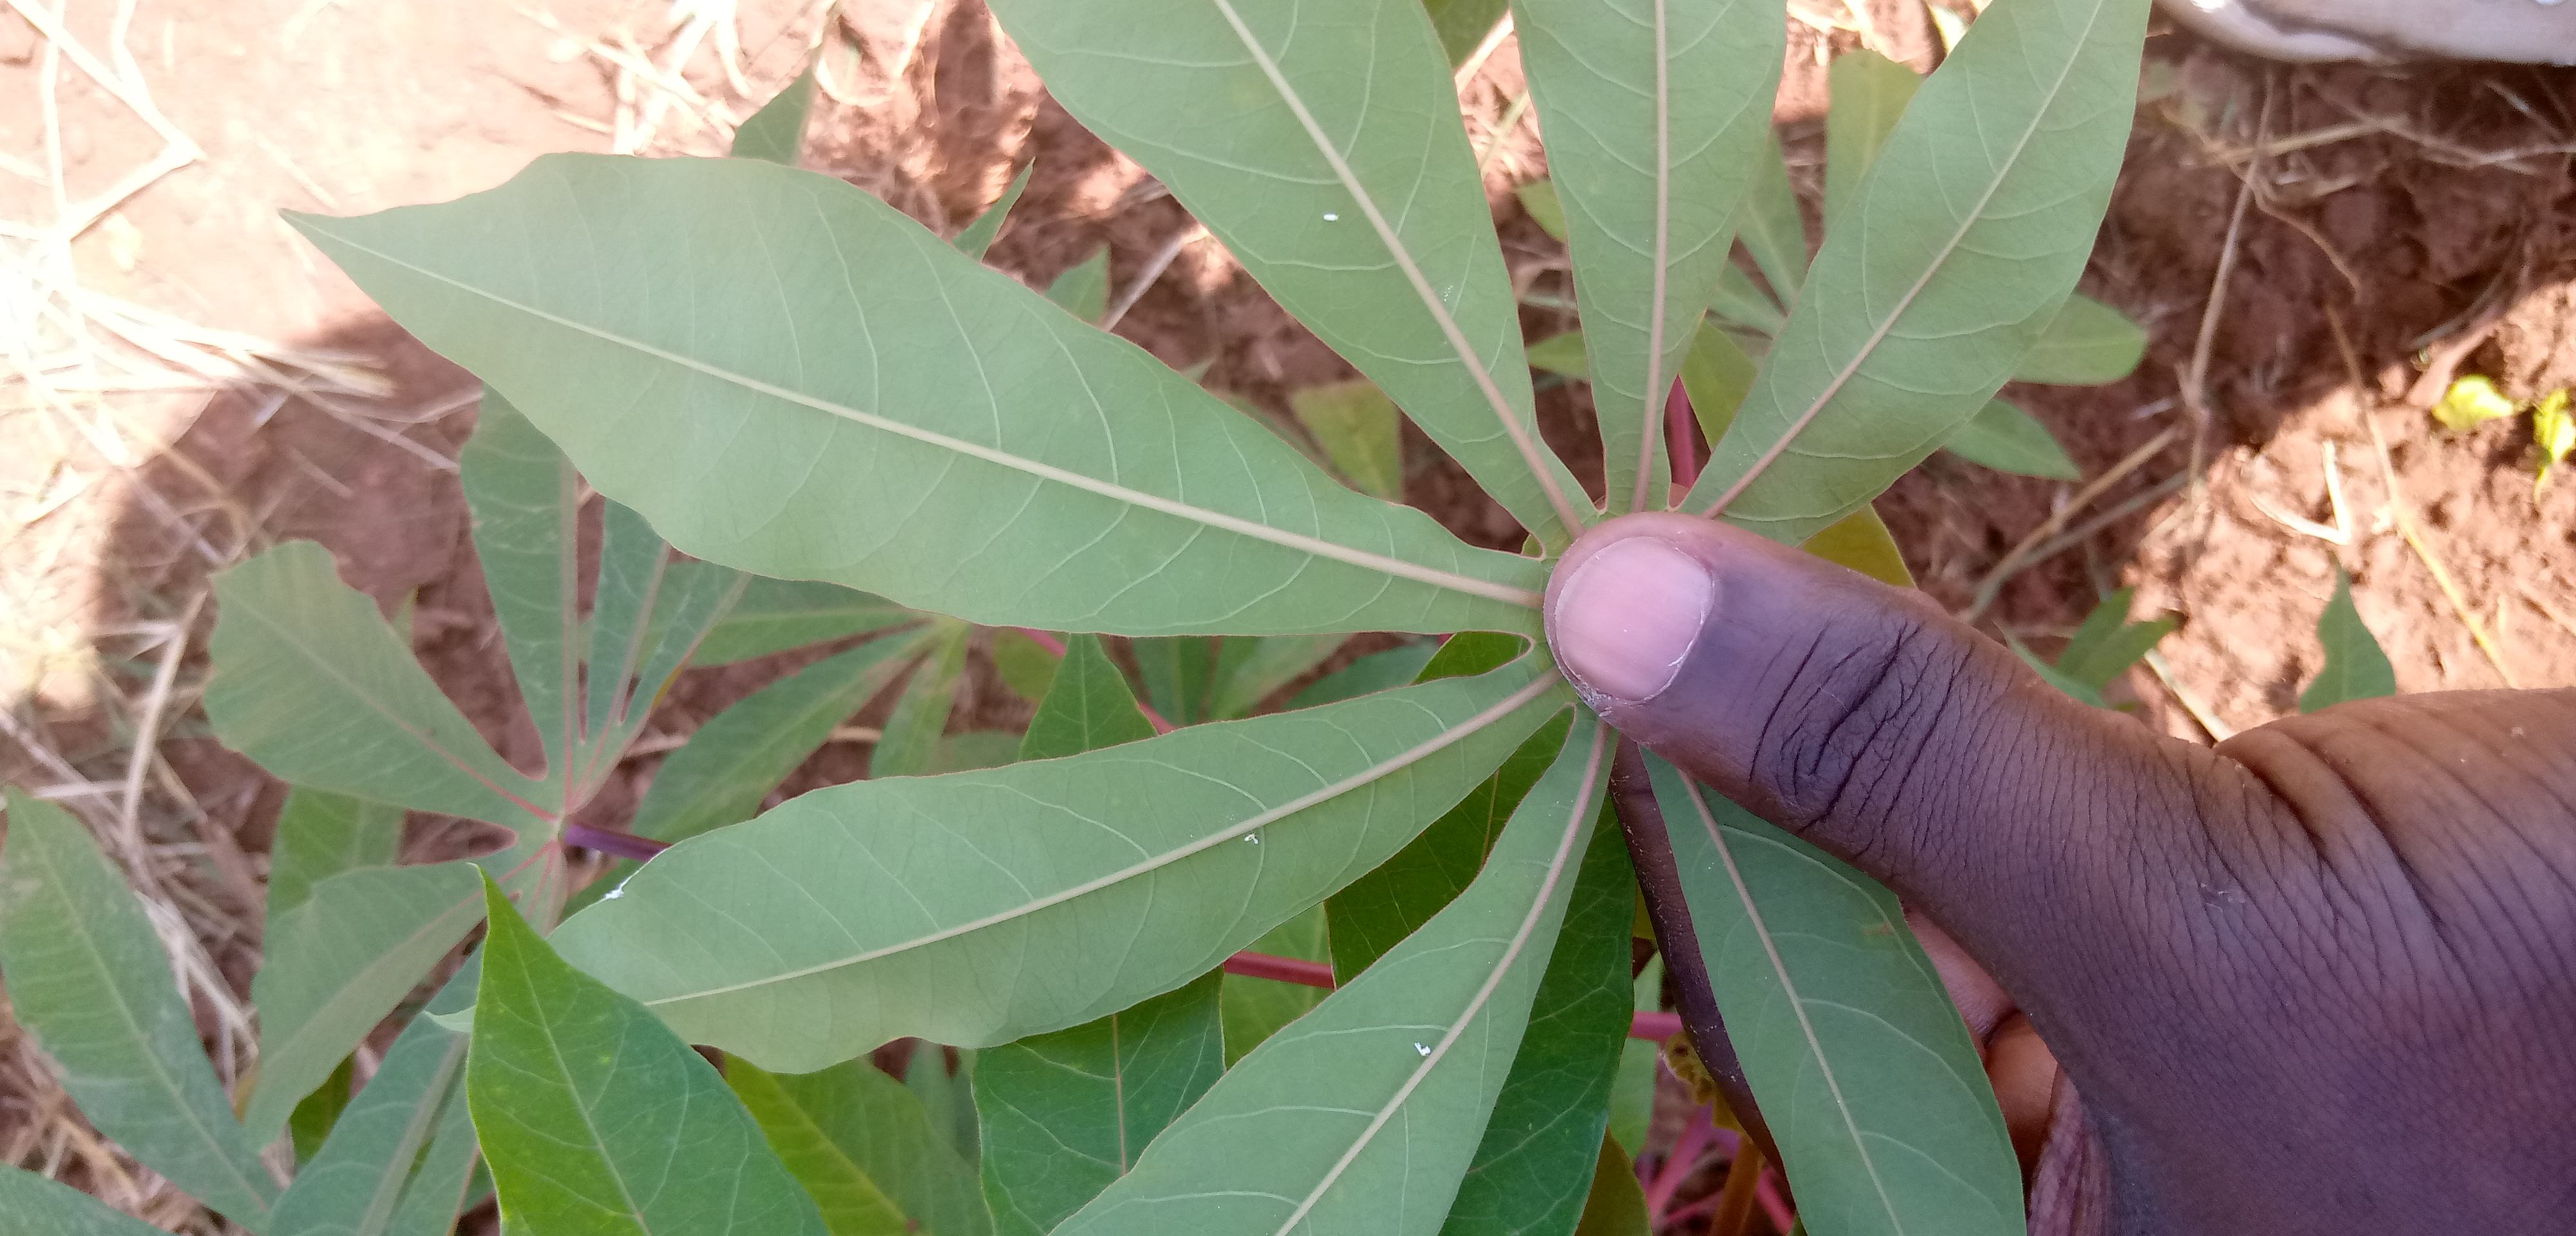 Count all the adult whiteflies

3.